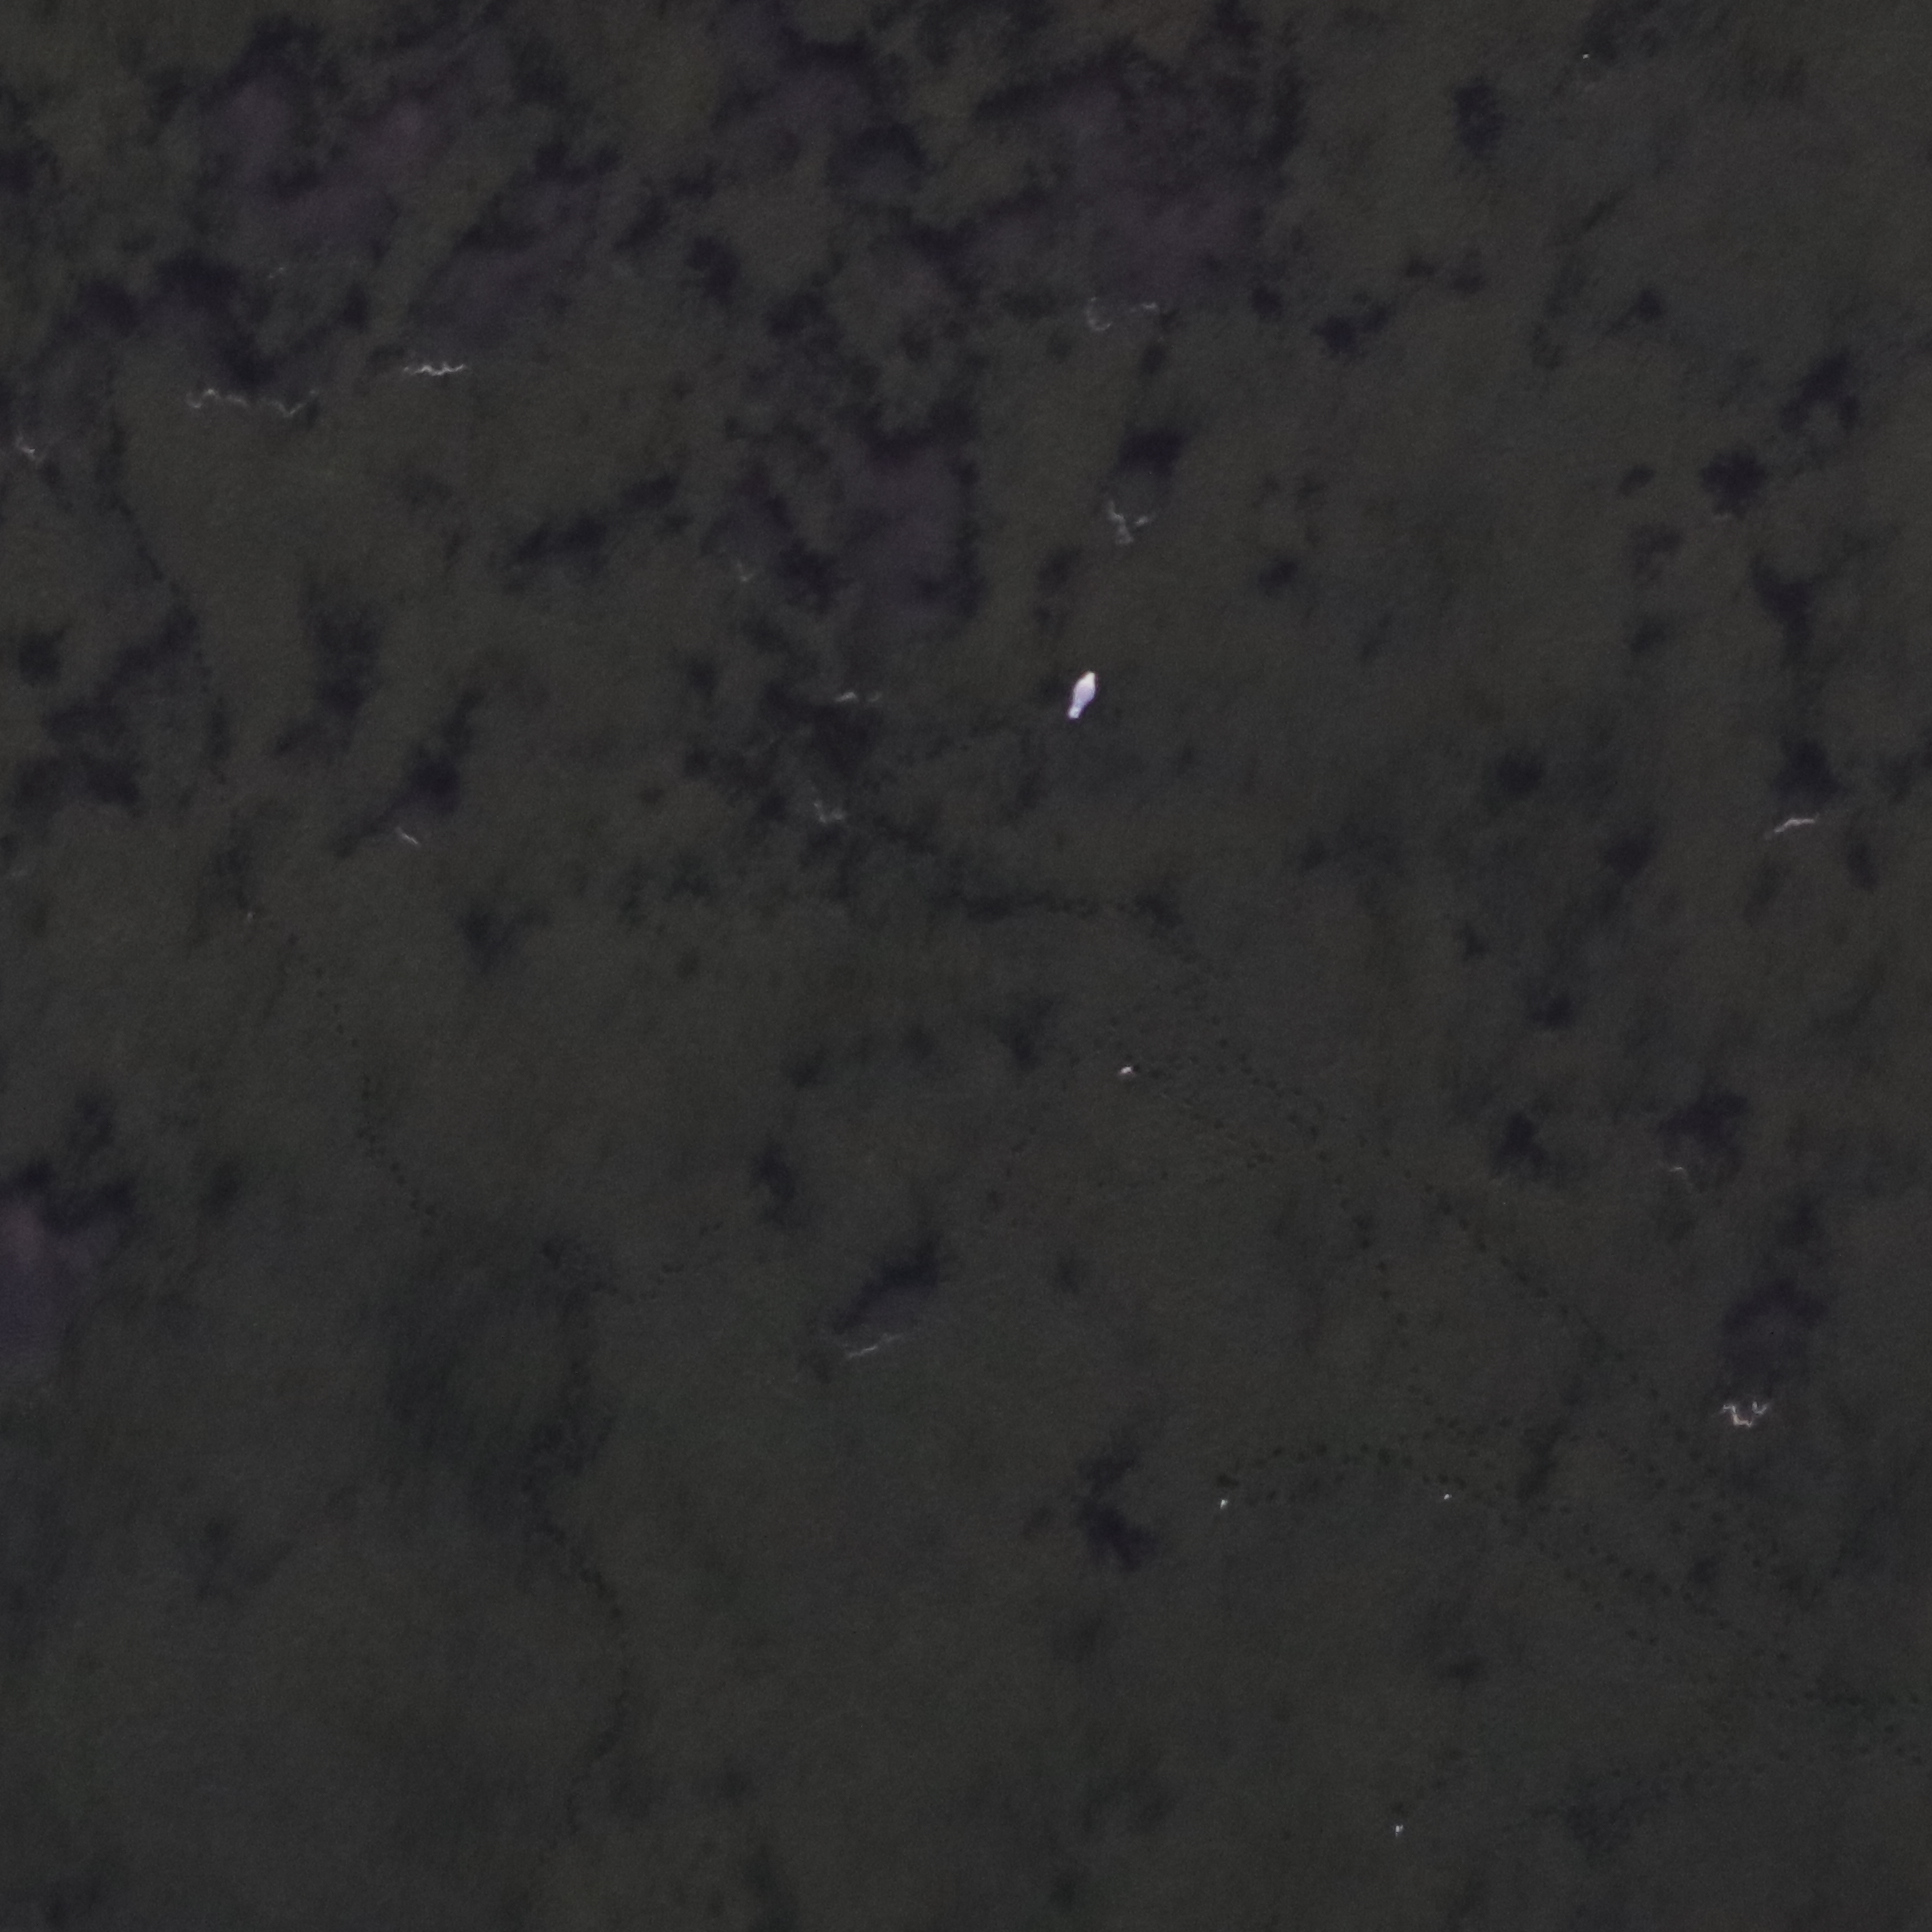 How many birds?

1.